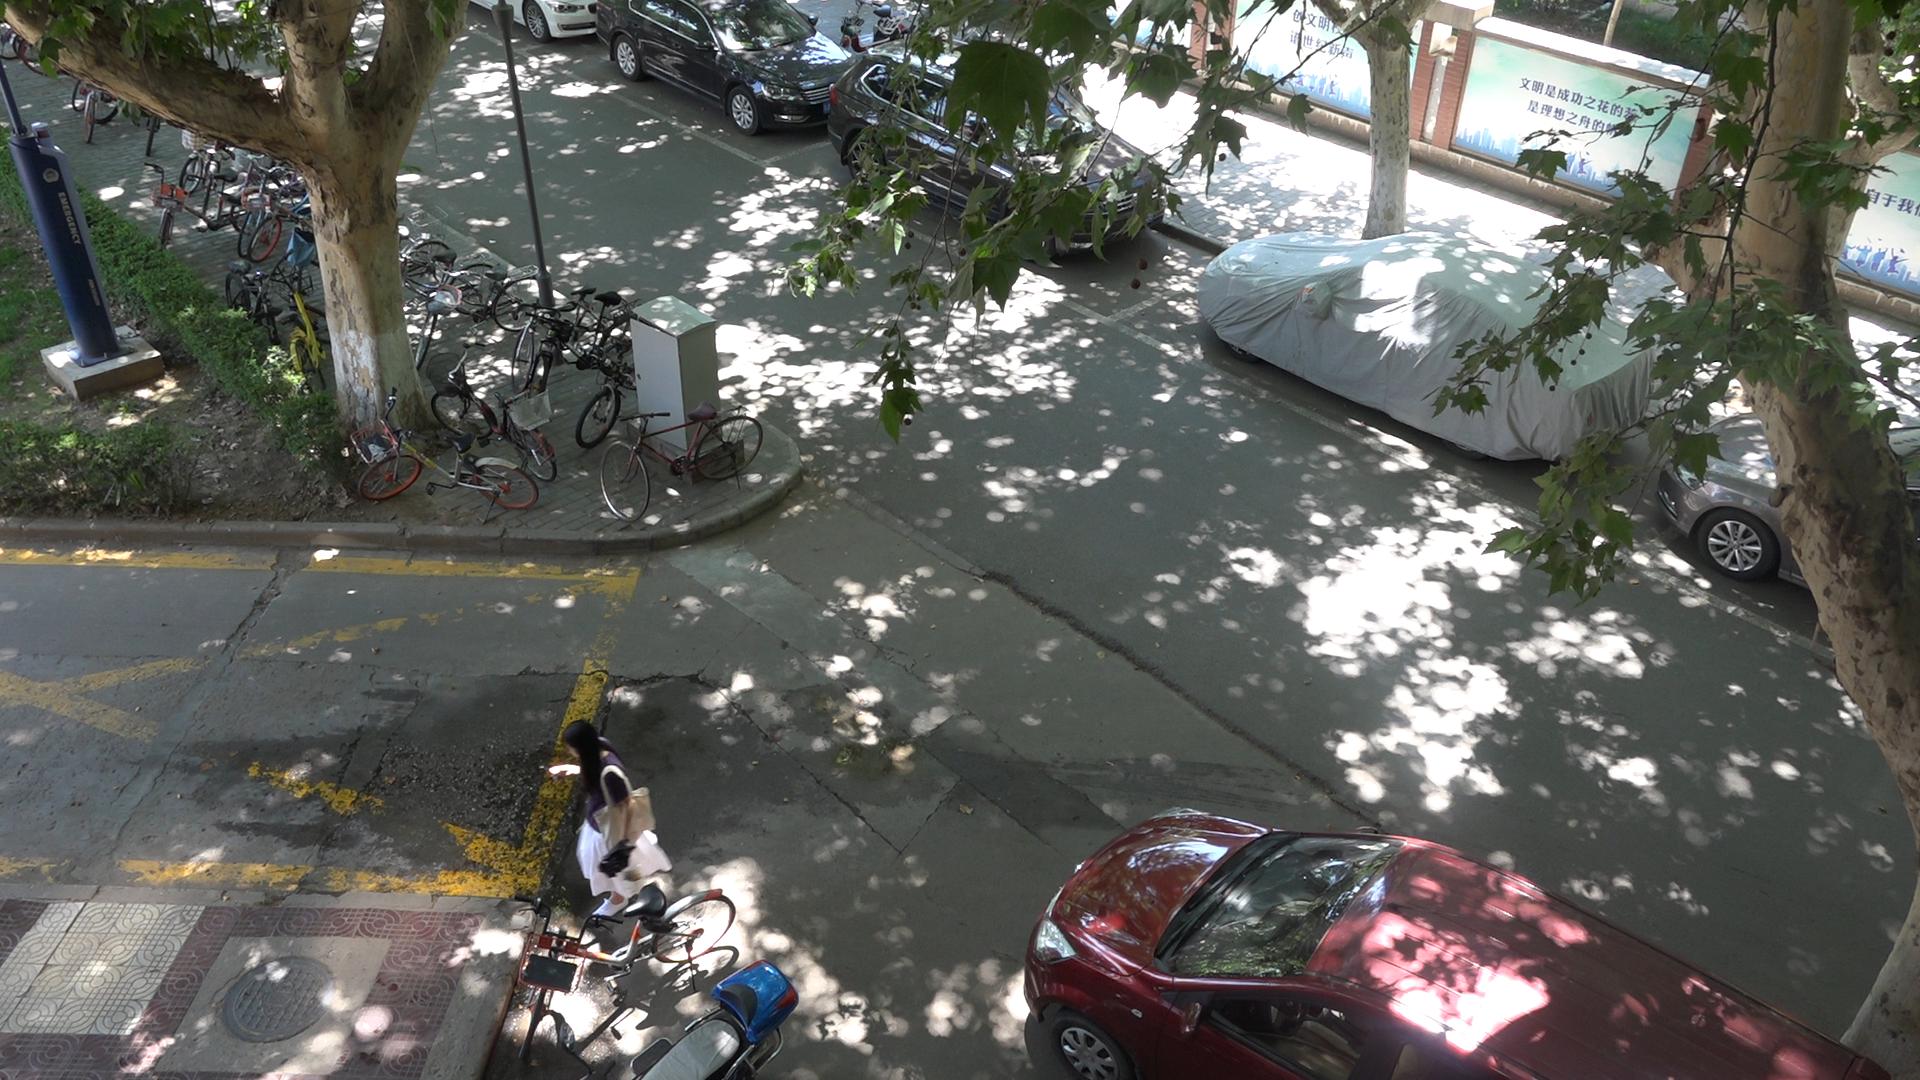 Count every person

1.